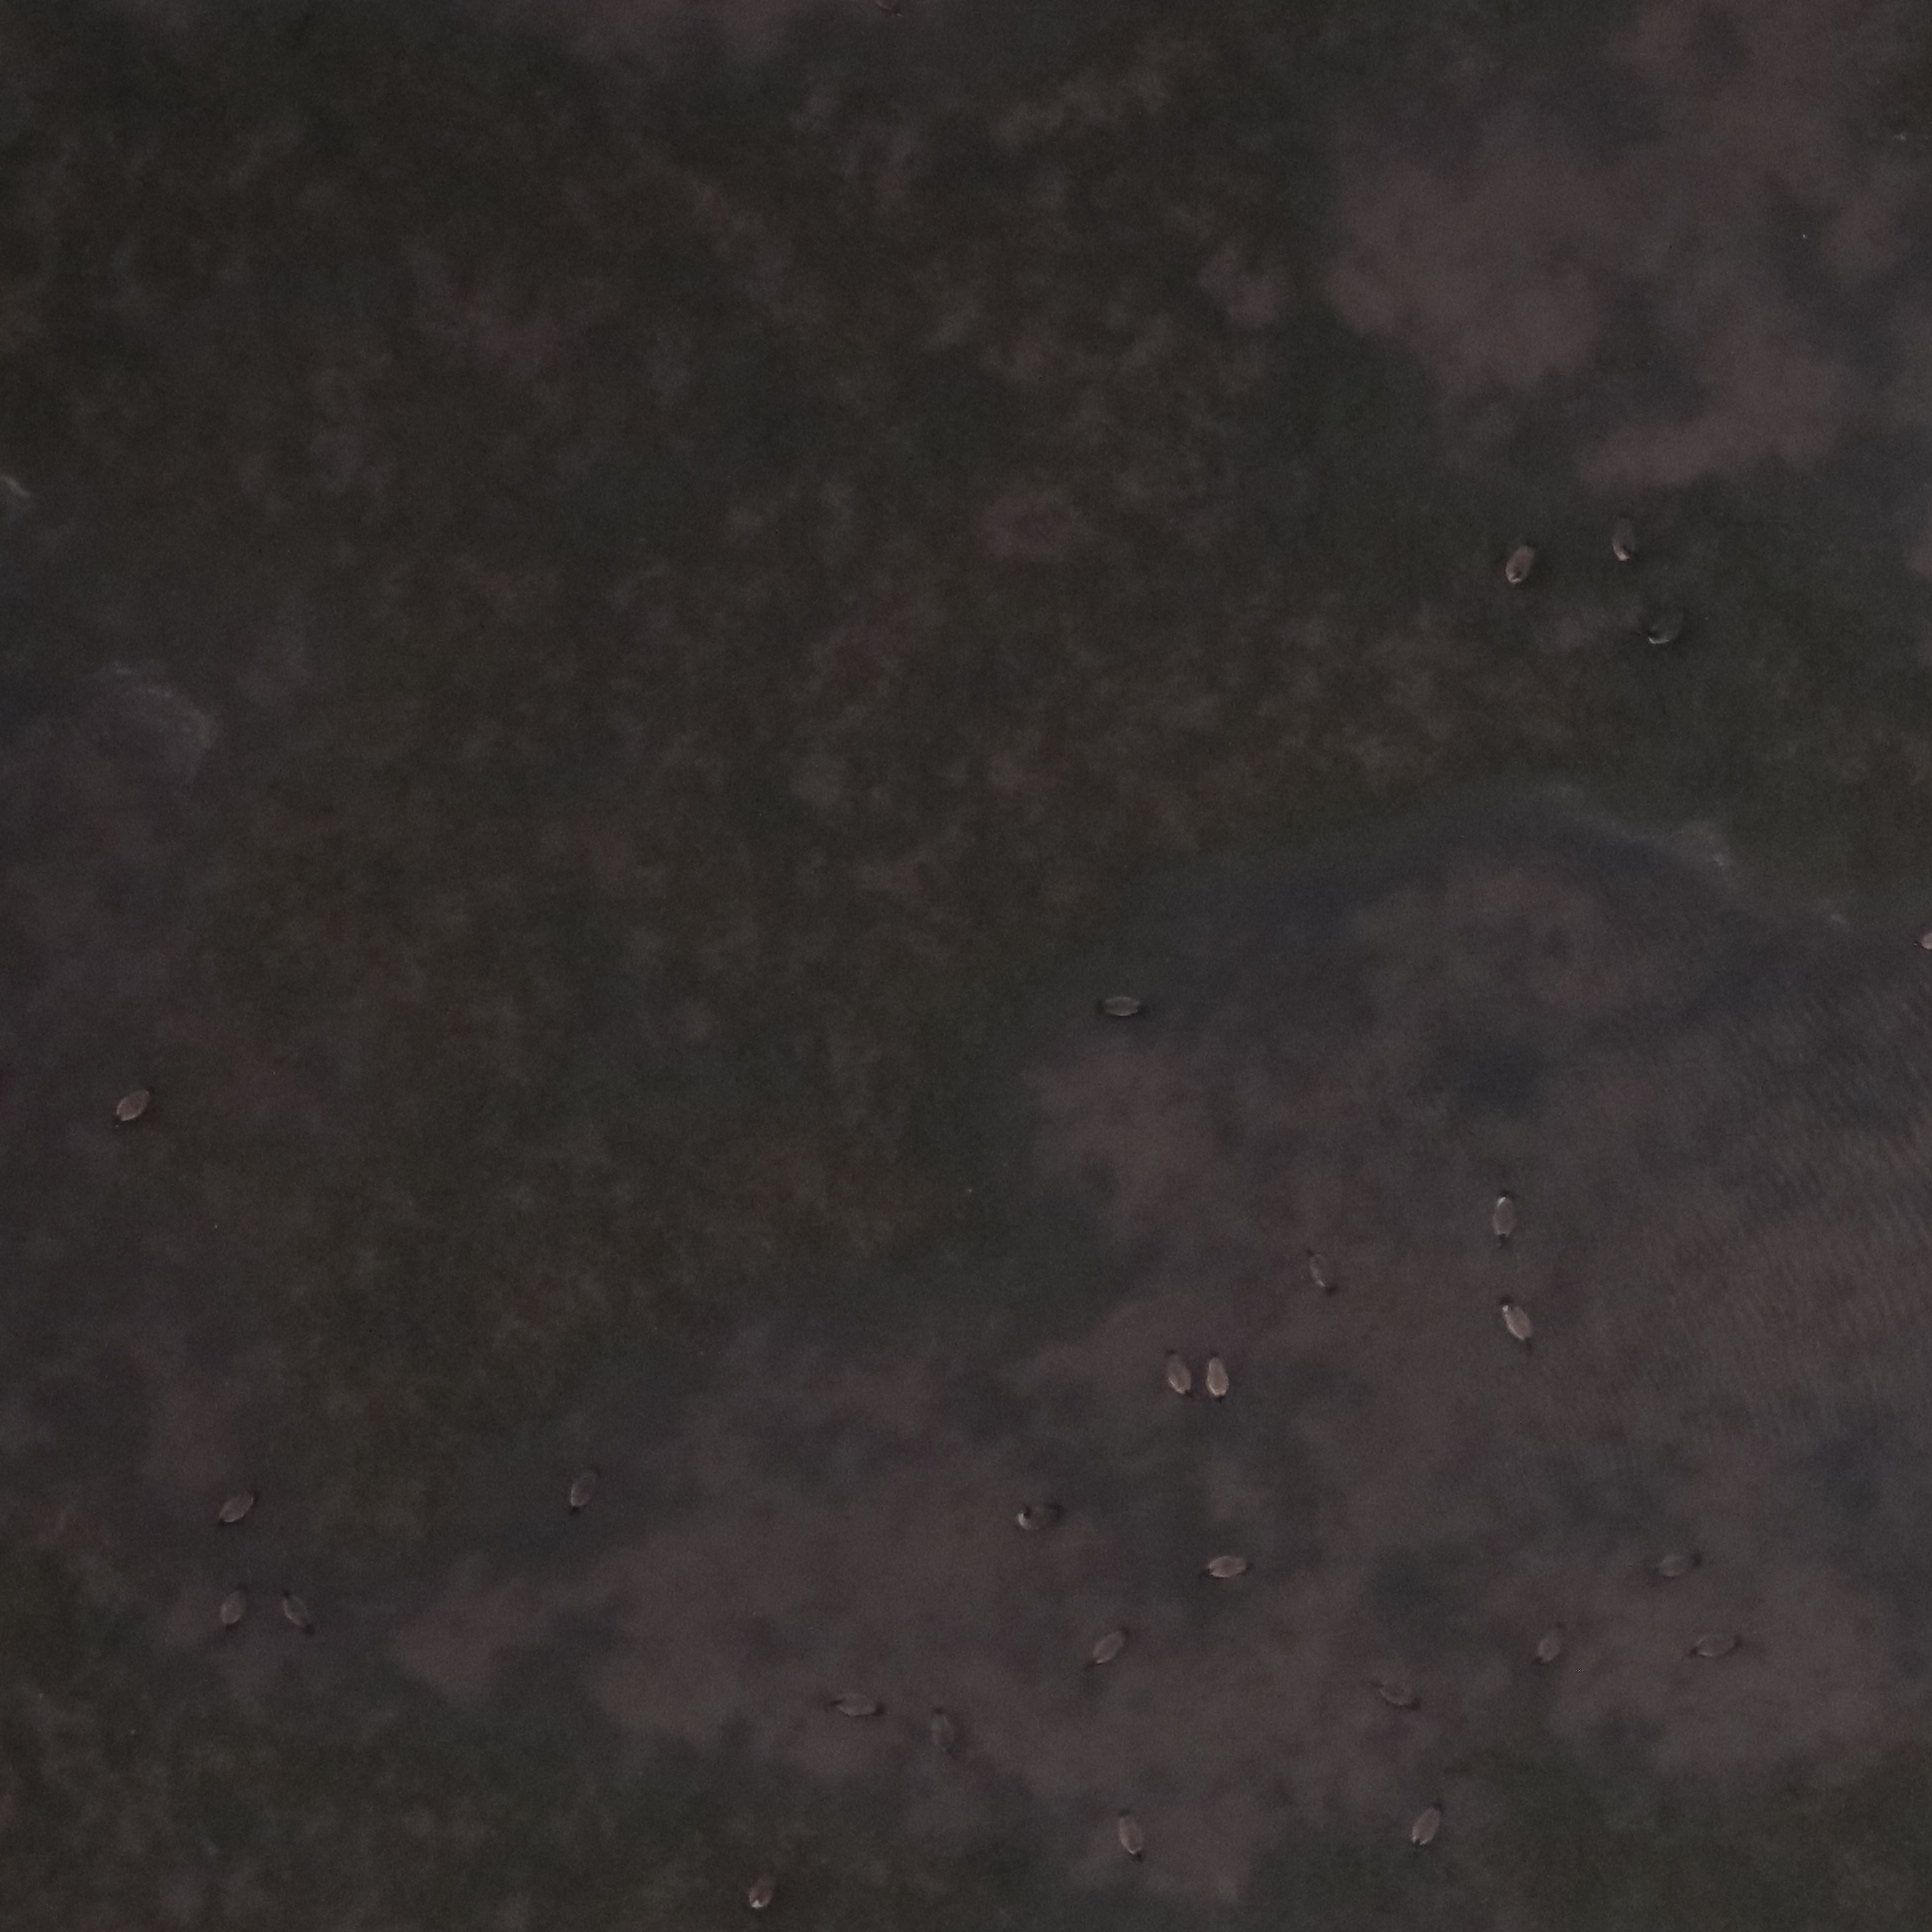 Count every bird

26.